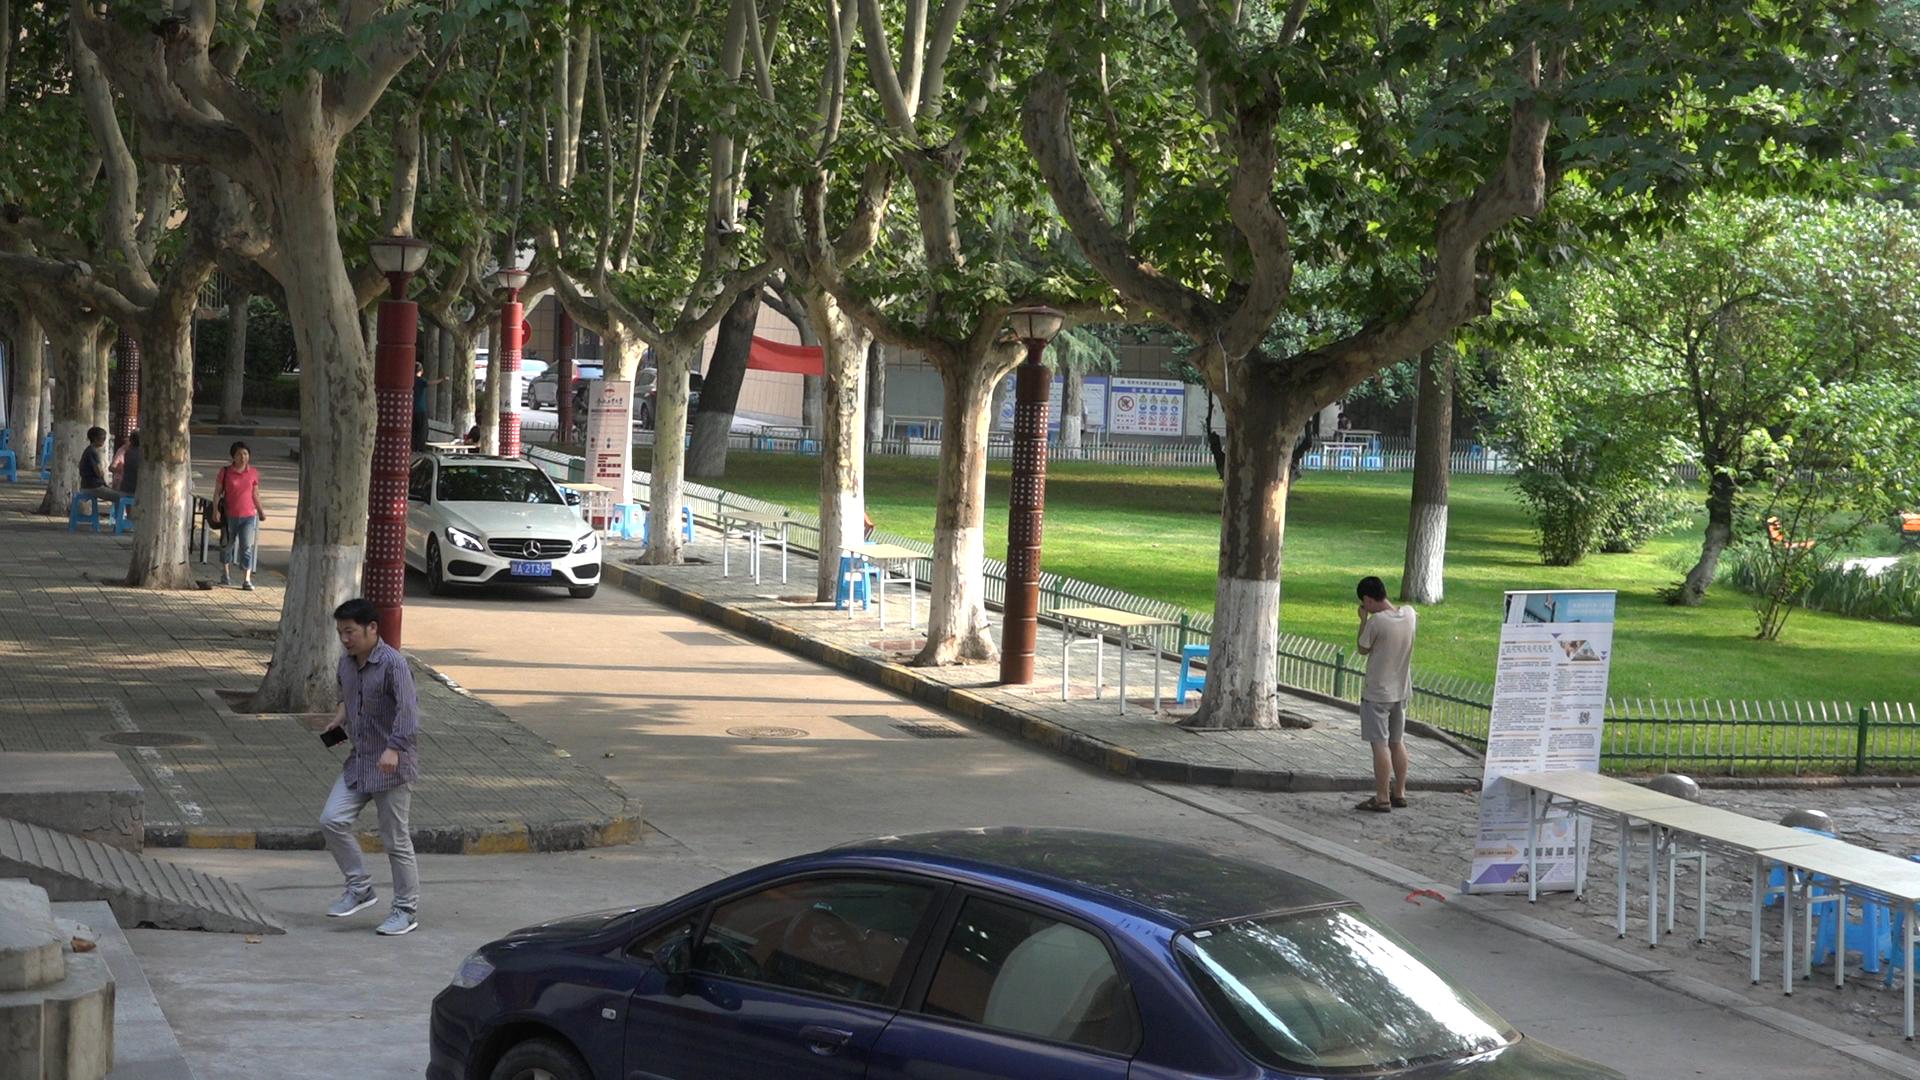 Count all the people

8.